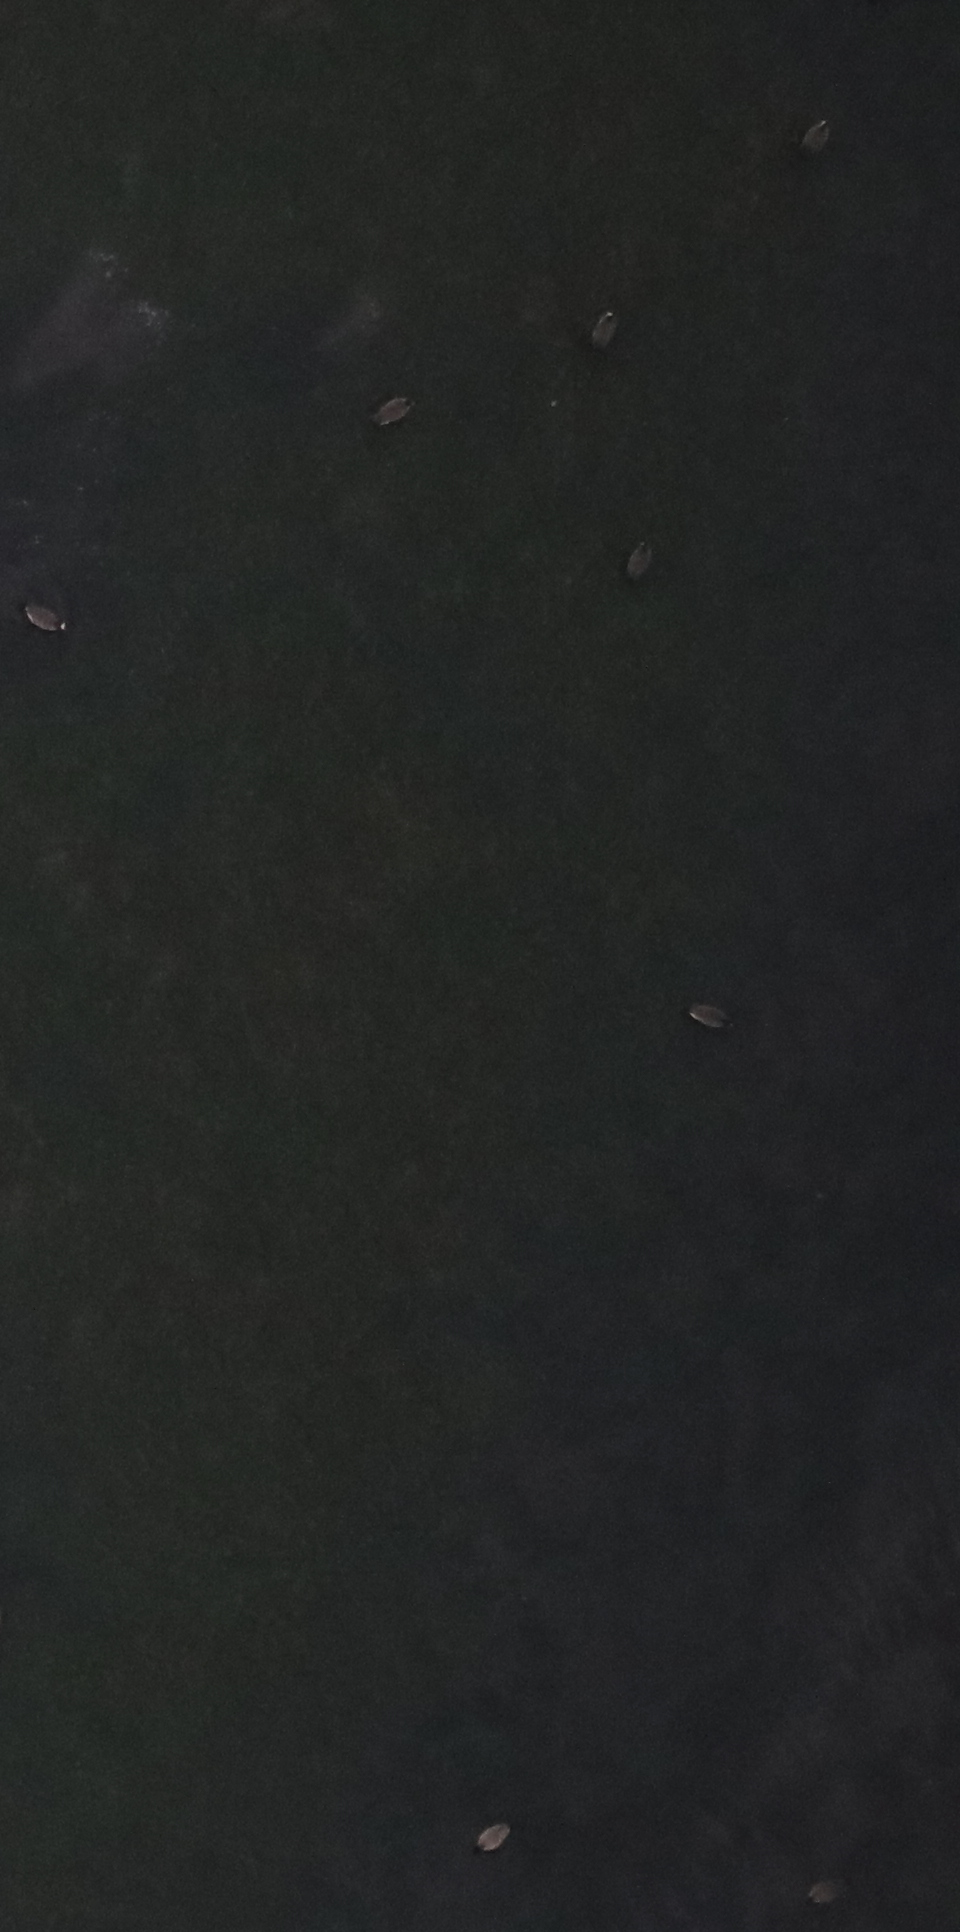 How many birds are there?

8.